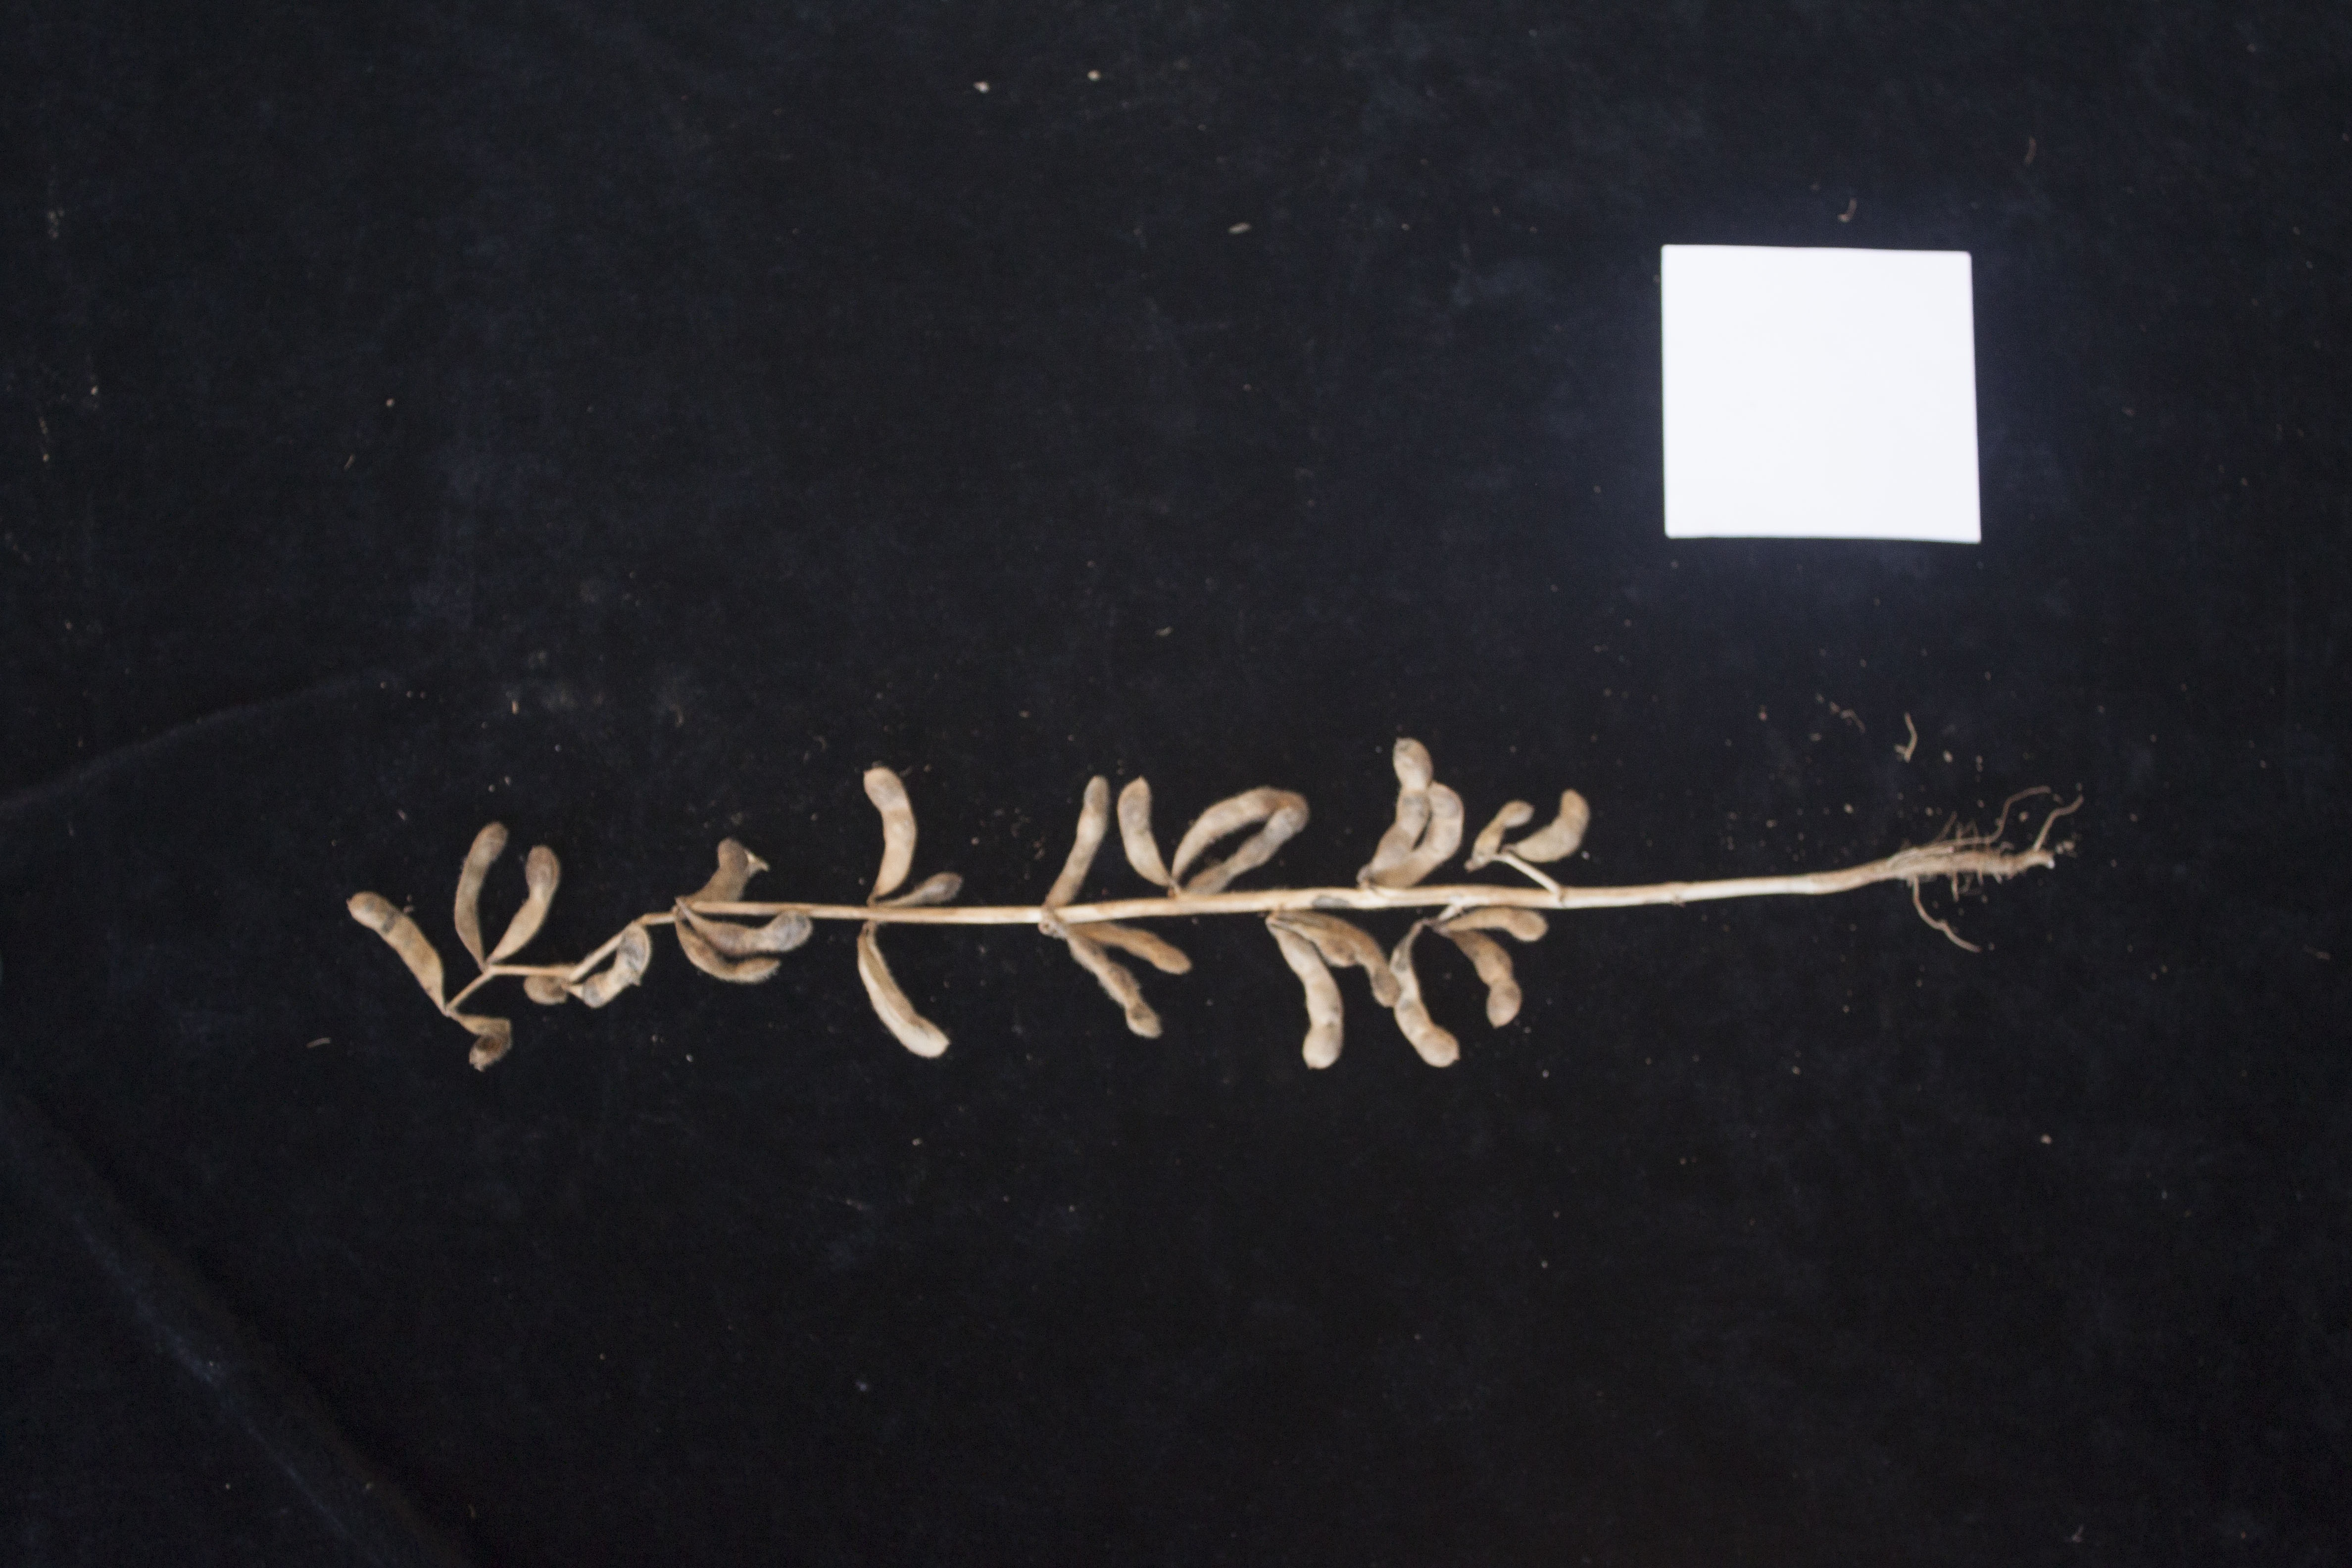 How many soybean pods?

27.